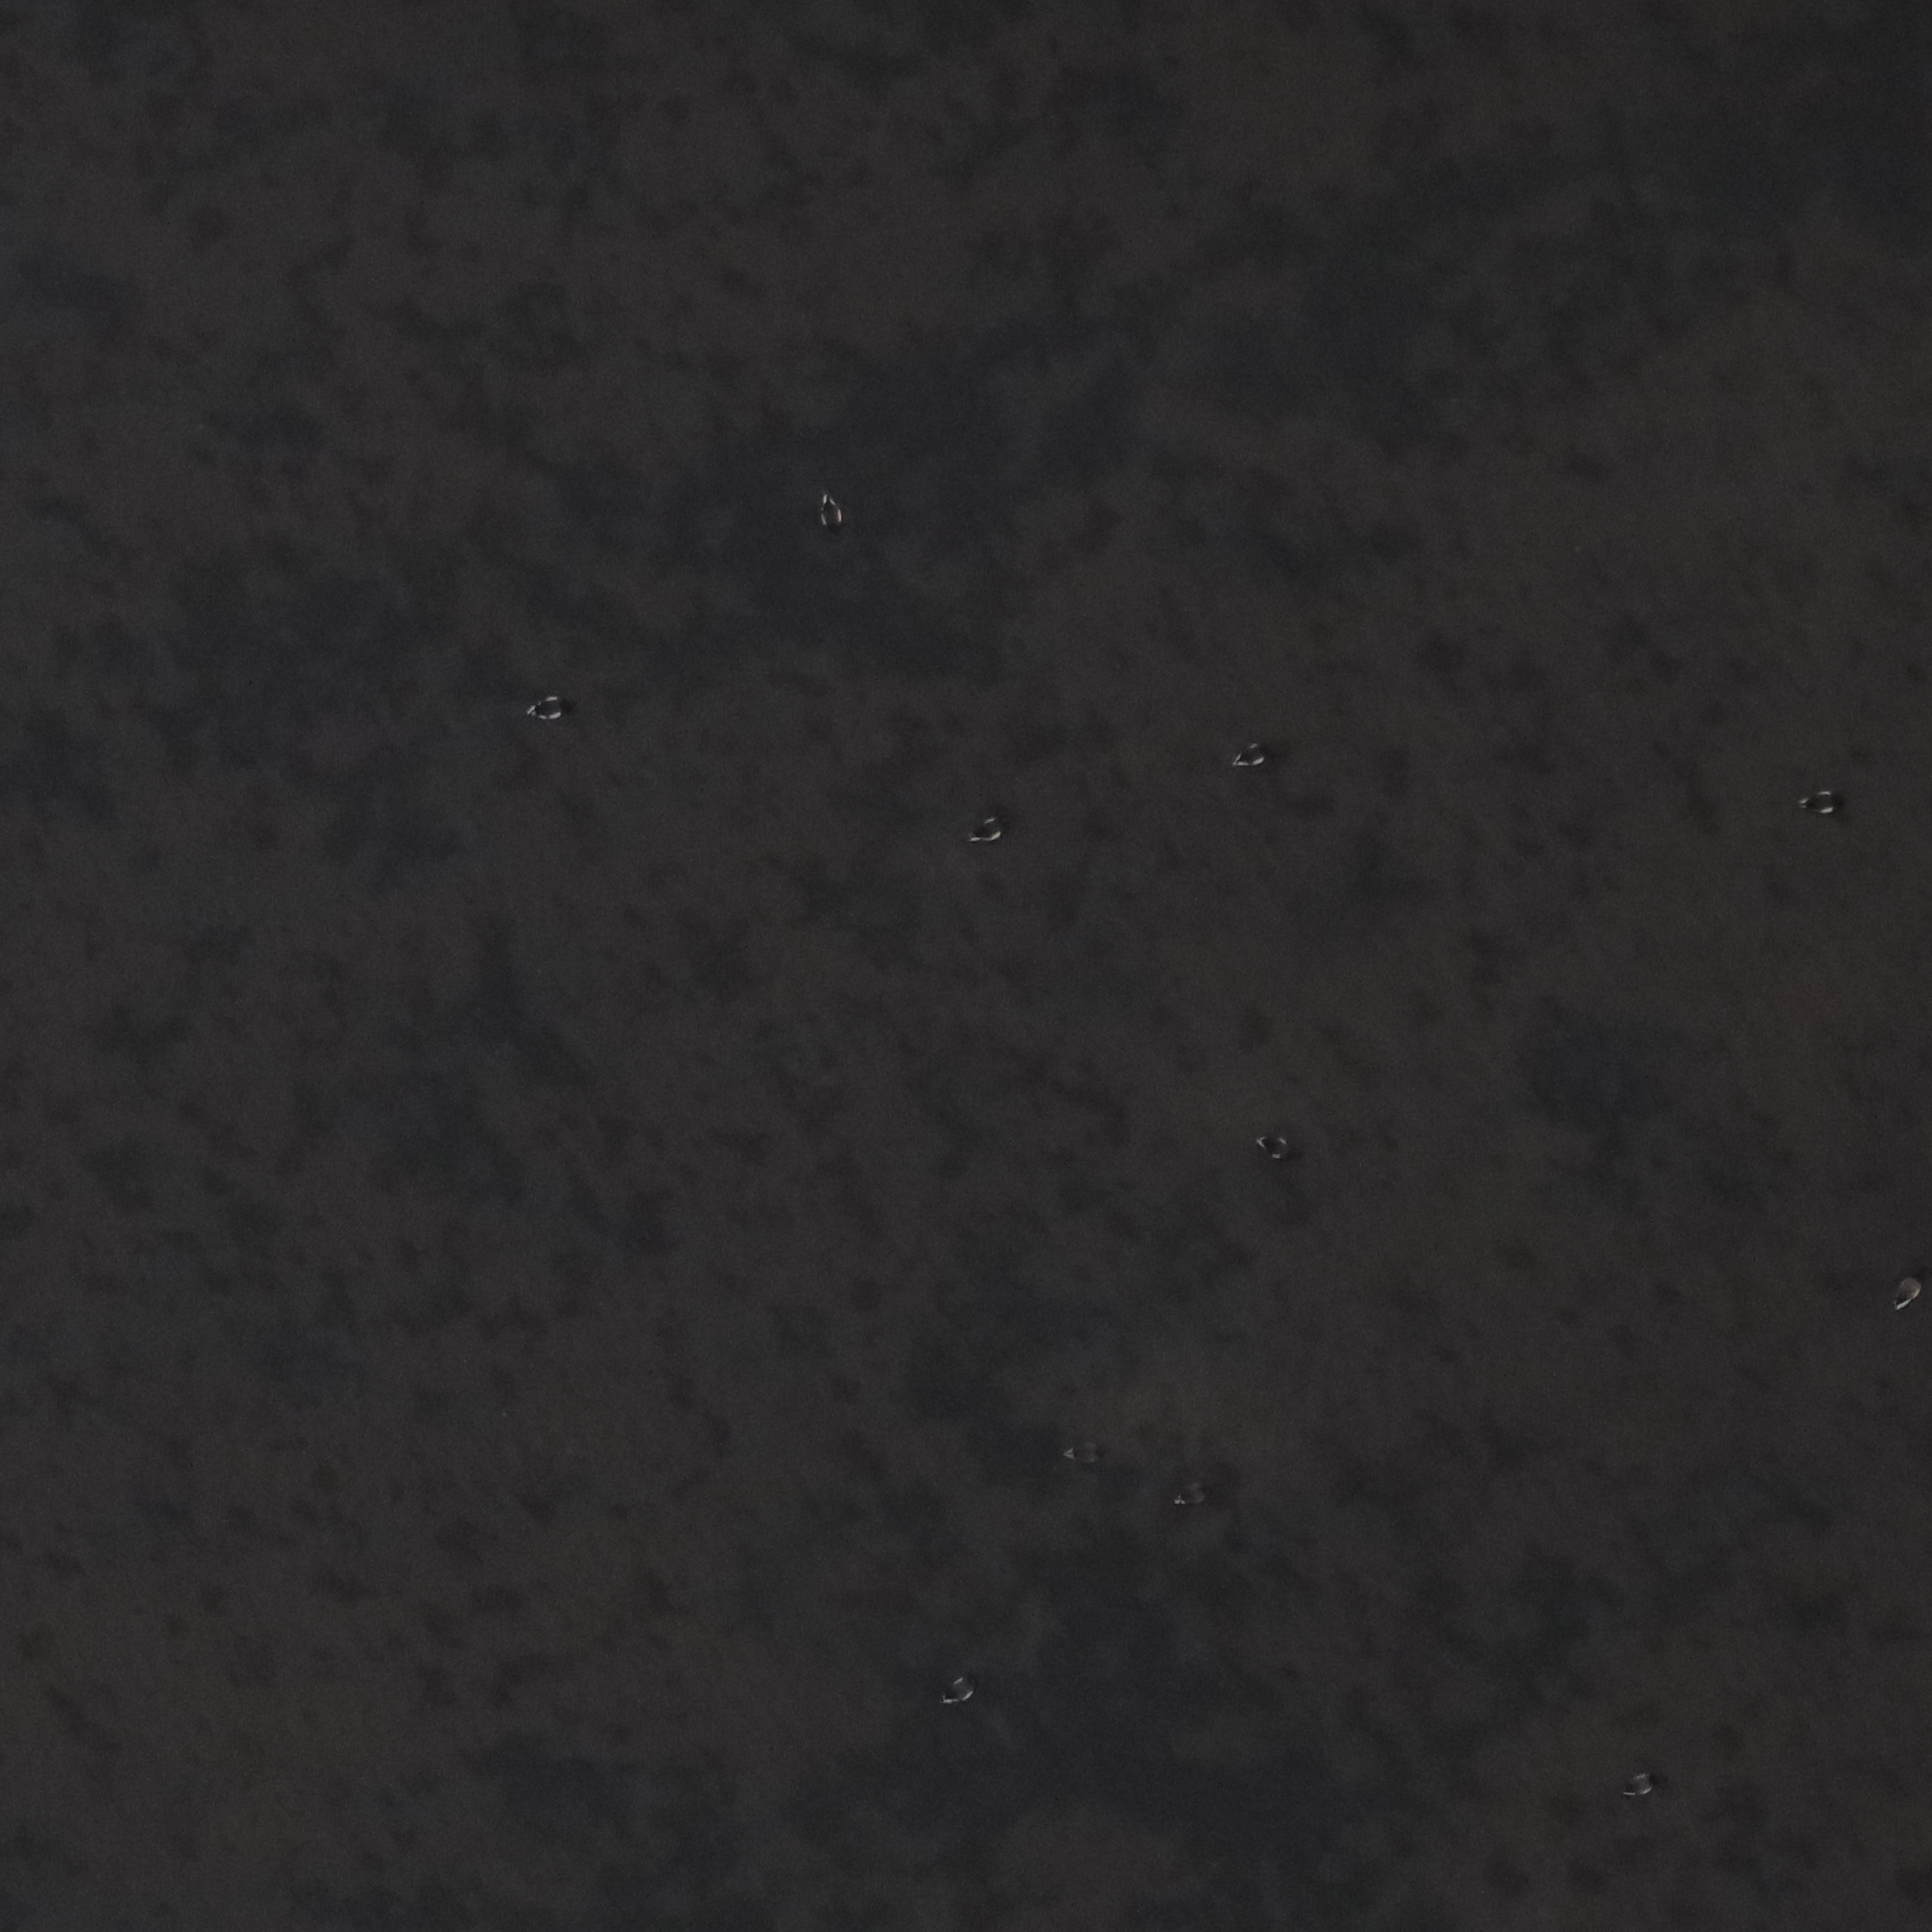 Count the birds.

11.